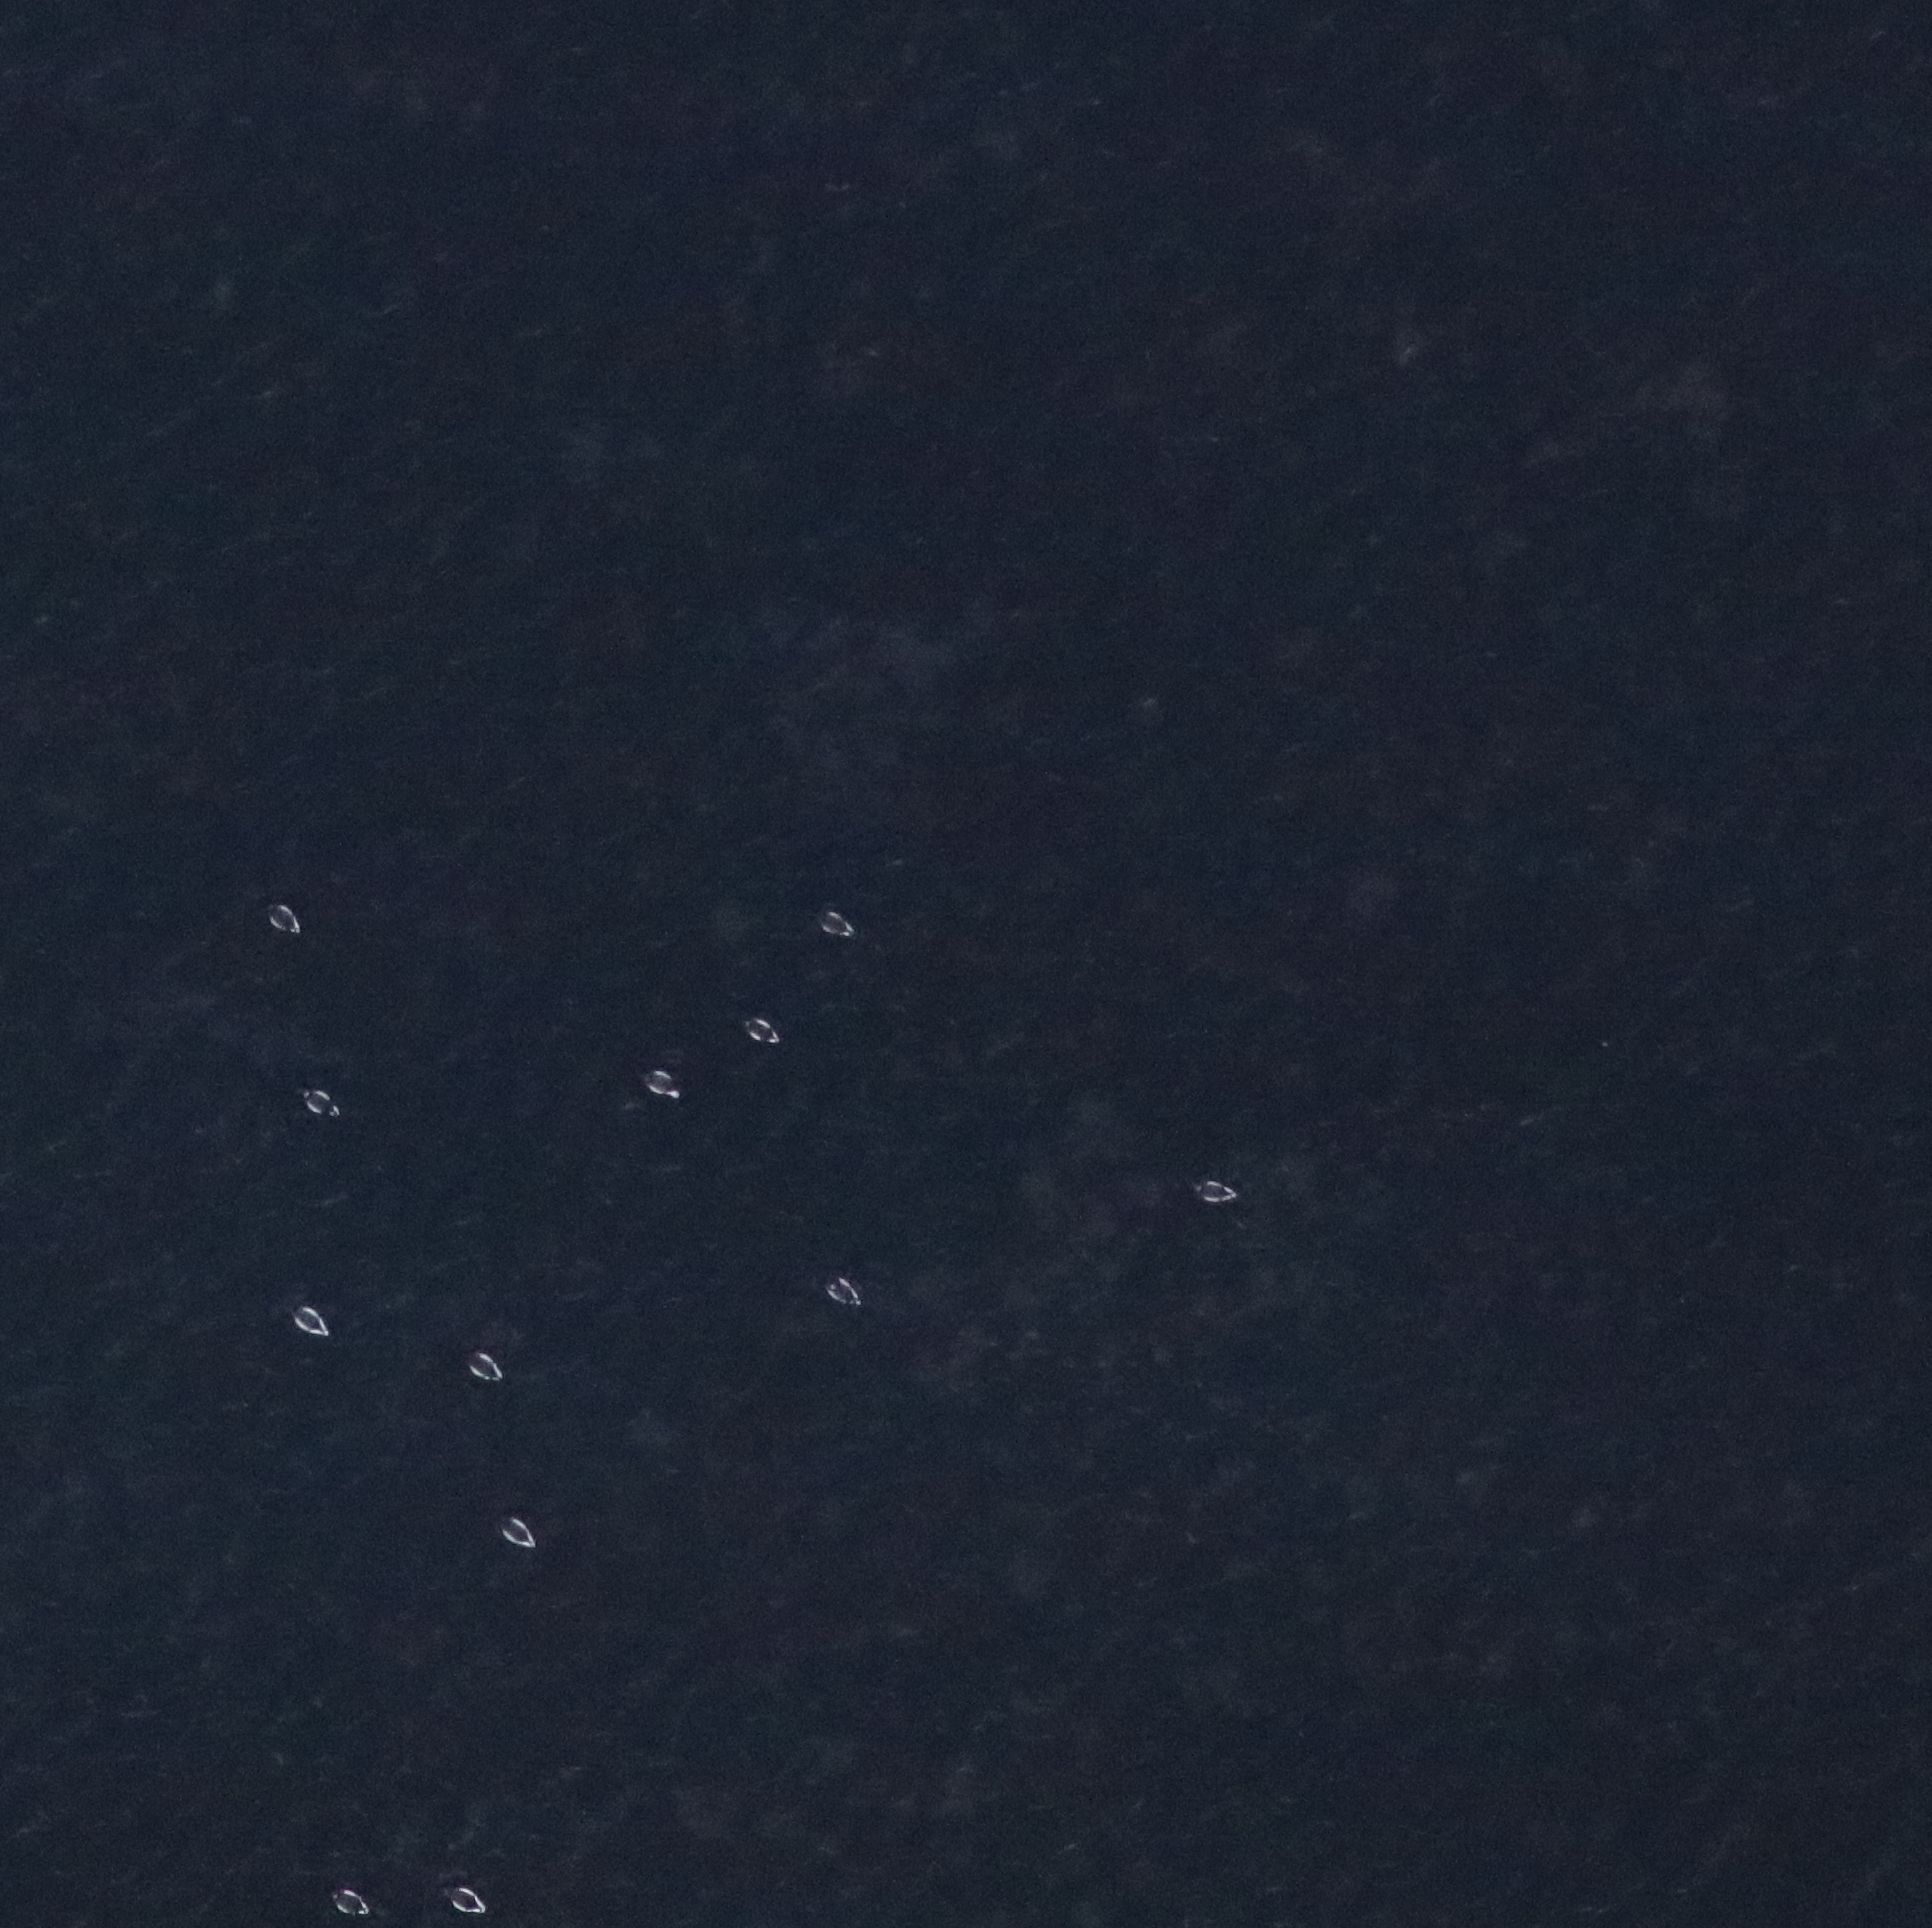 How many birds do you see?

12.